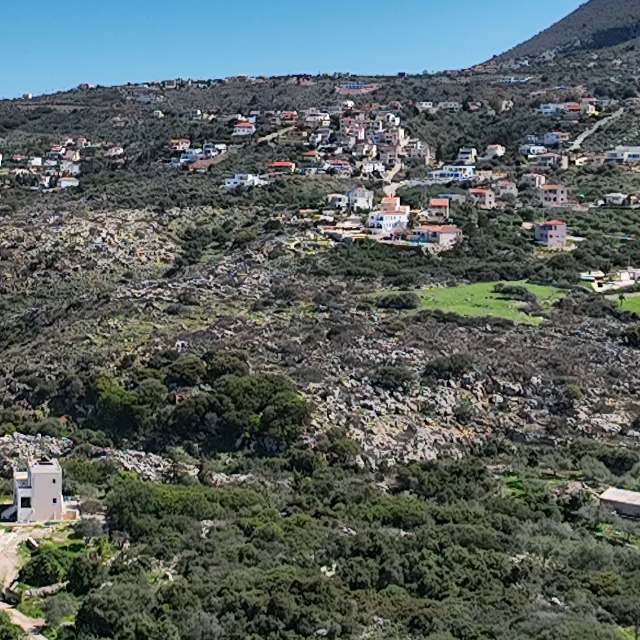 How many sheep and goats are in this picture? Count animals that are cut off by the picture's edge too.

0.